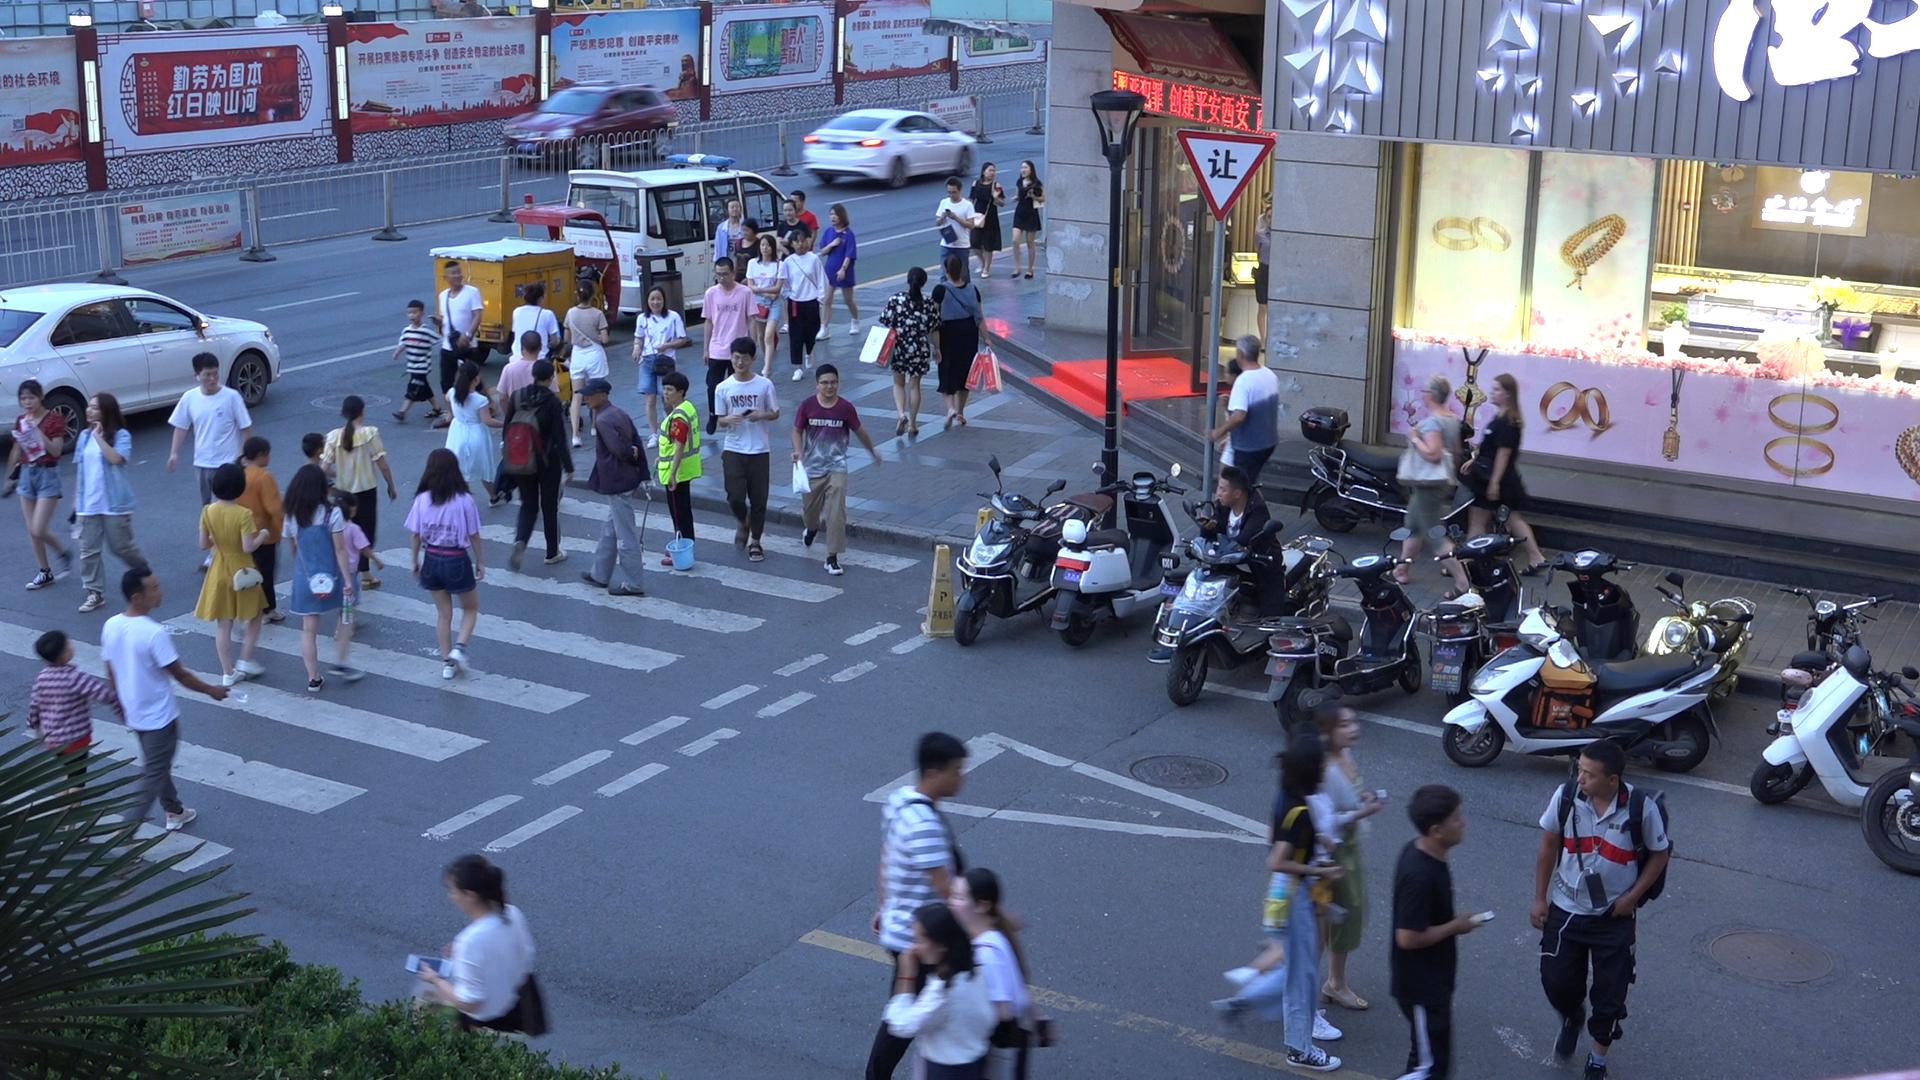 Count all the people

51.